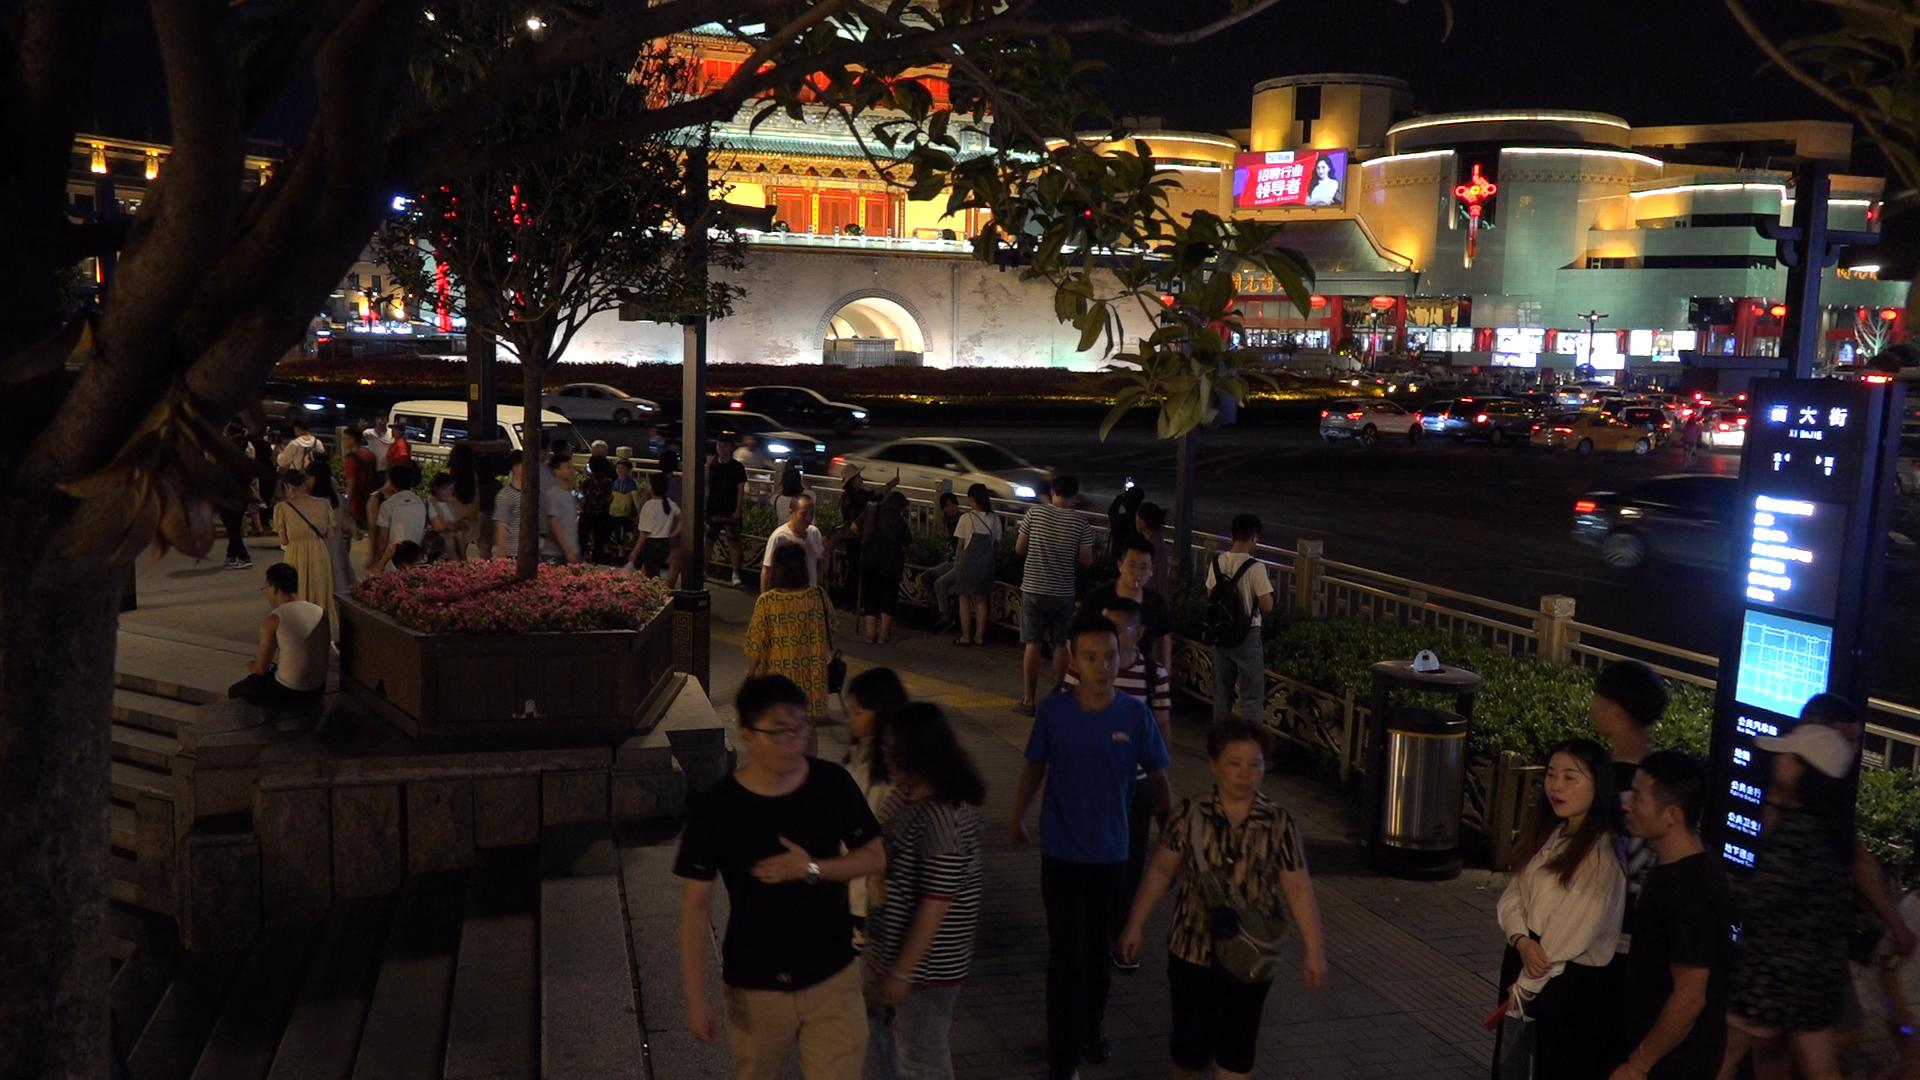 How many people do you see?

48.